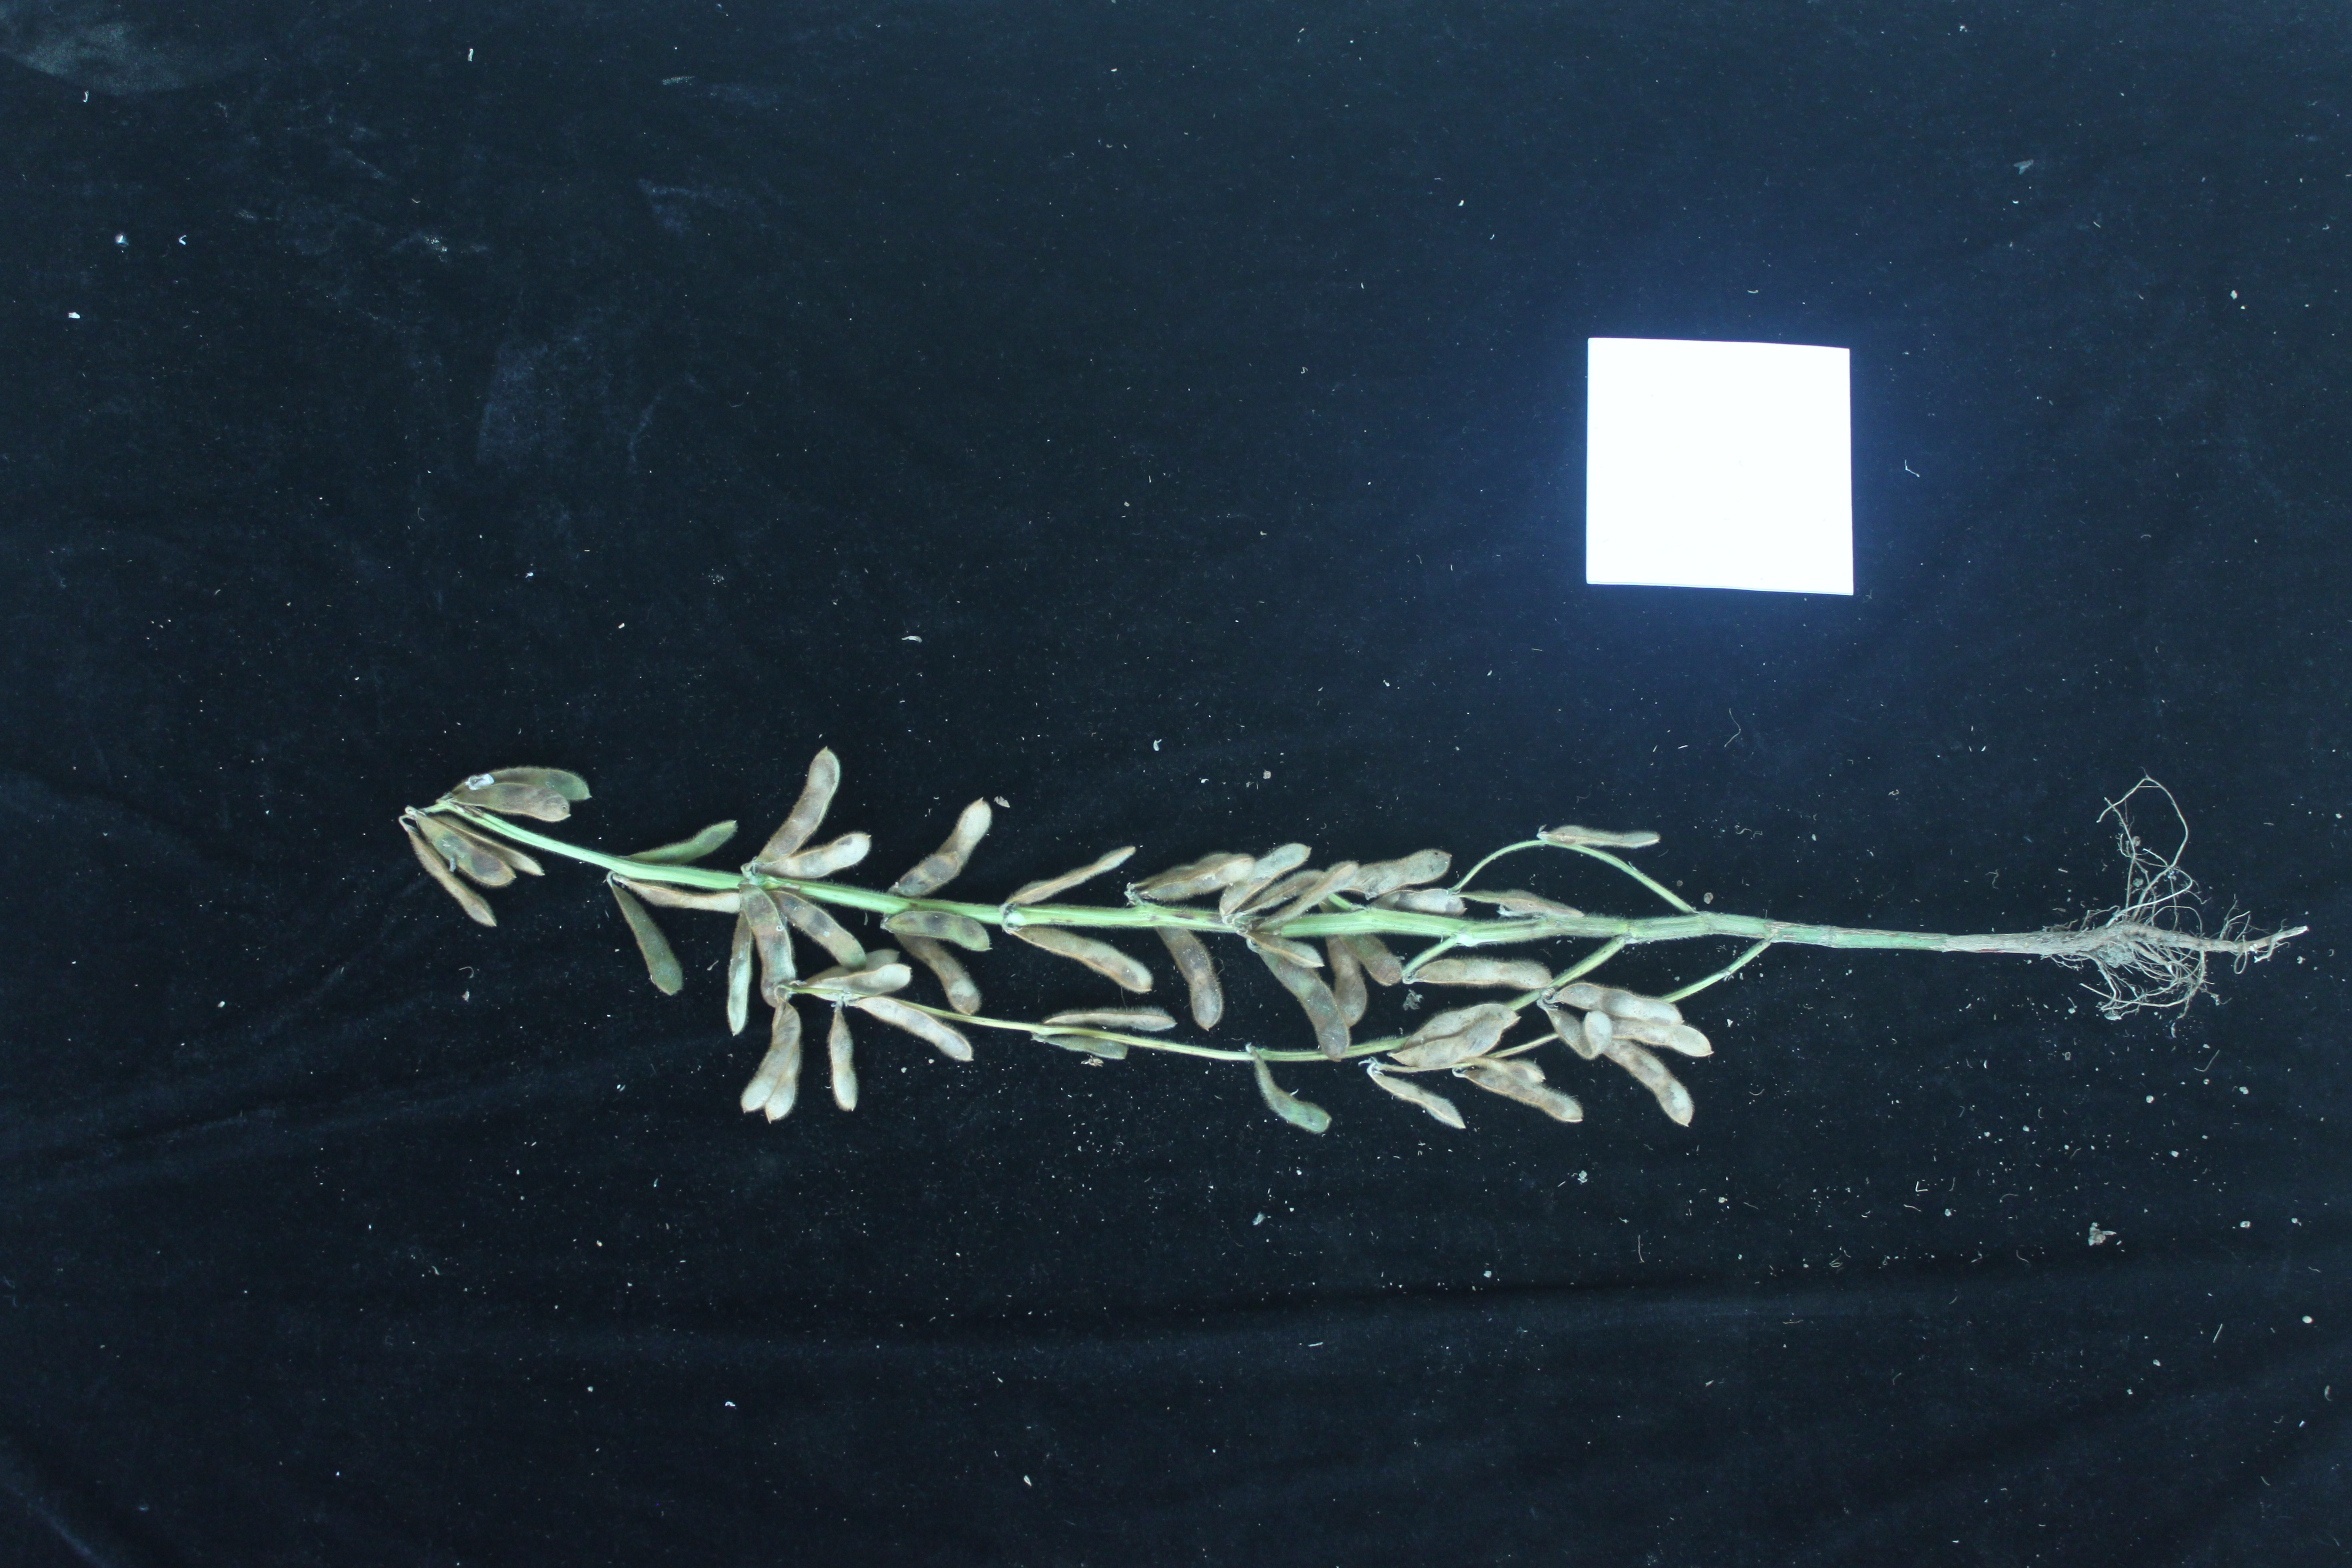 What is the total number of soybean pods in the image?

49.